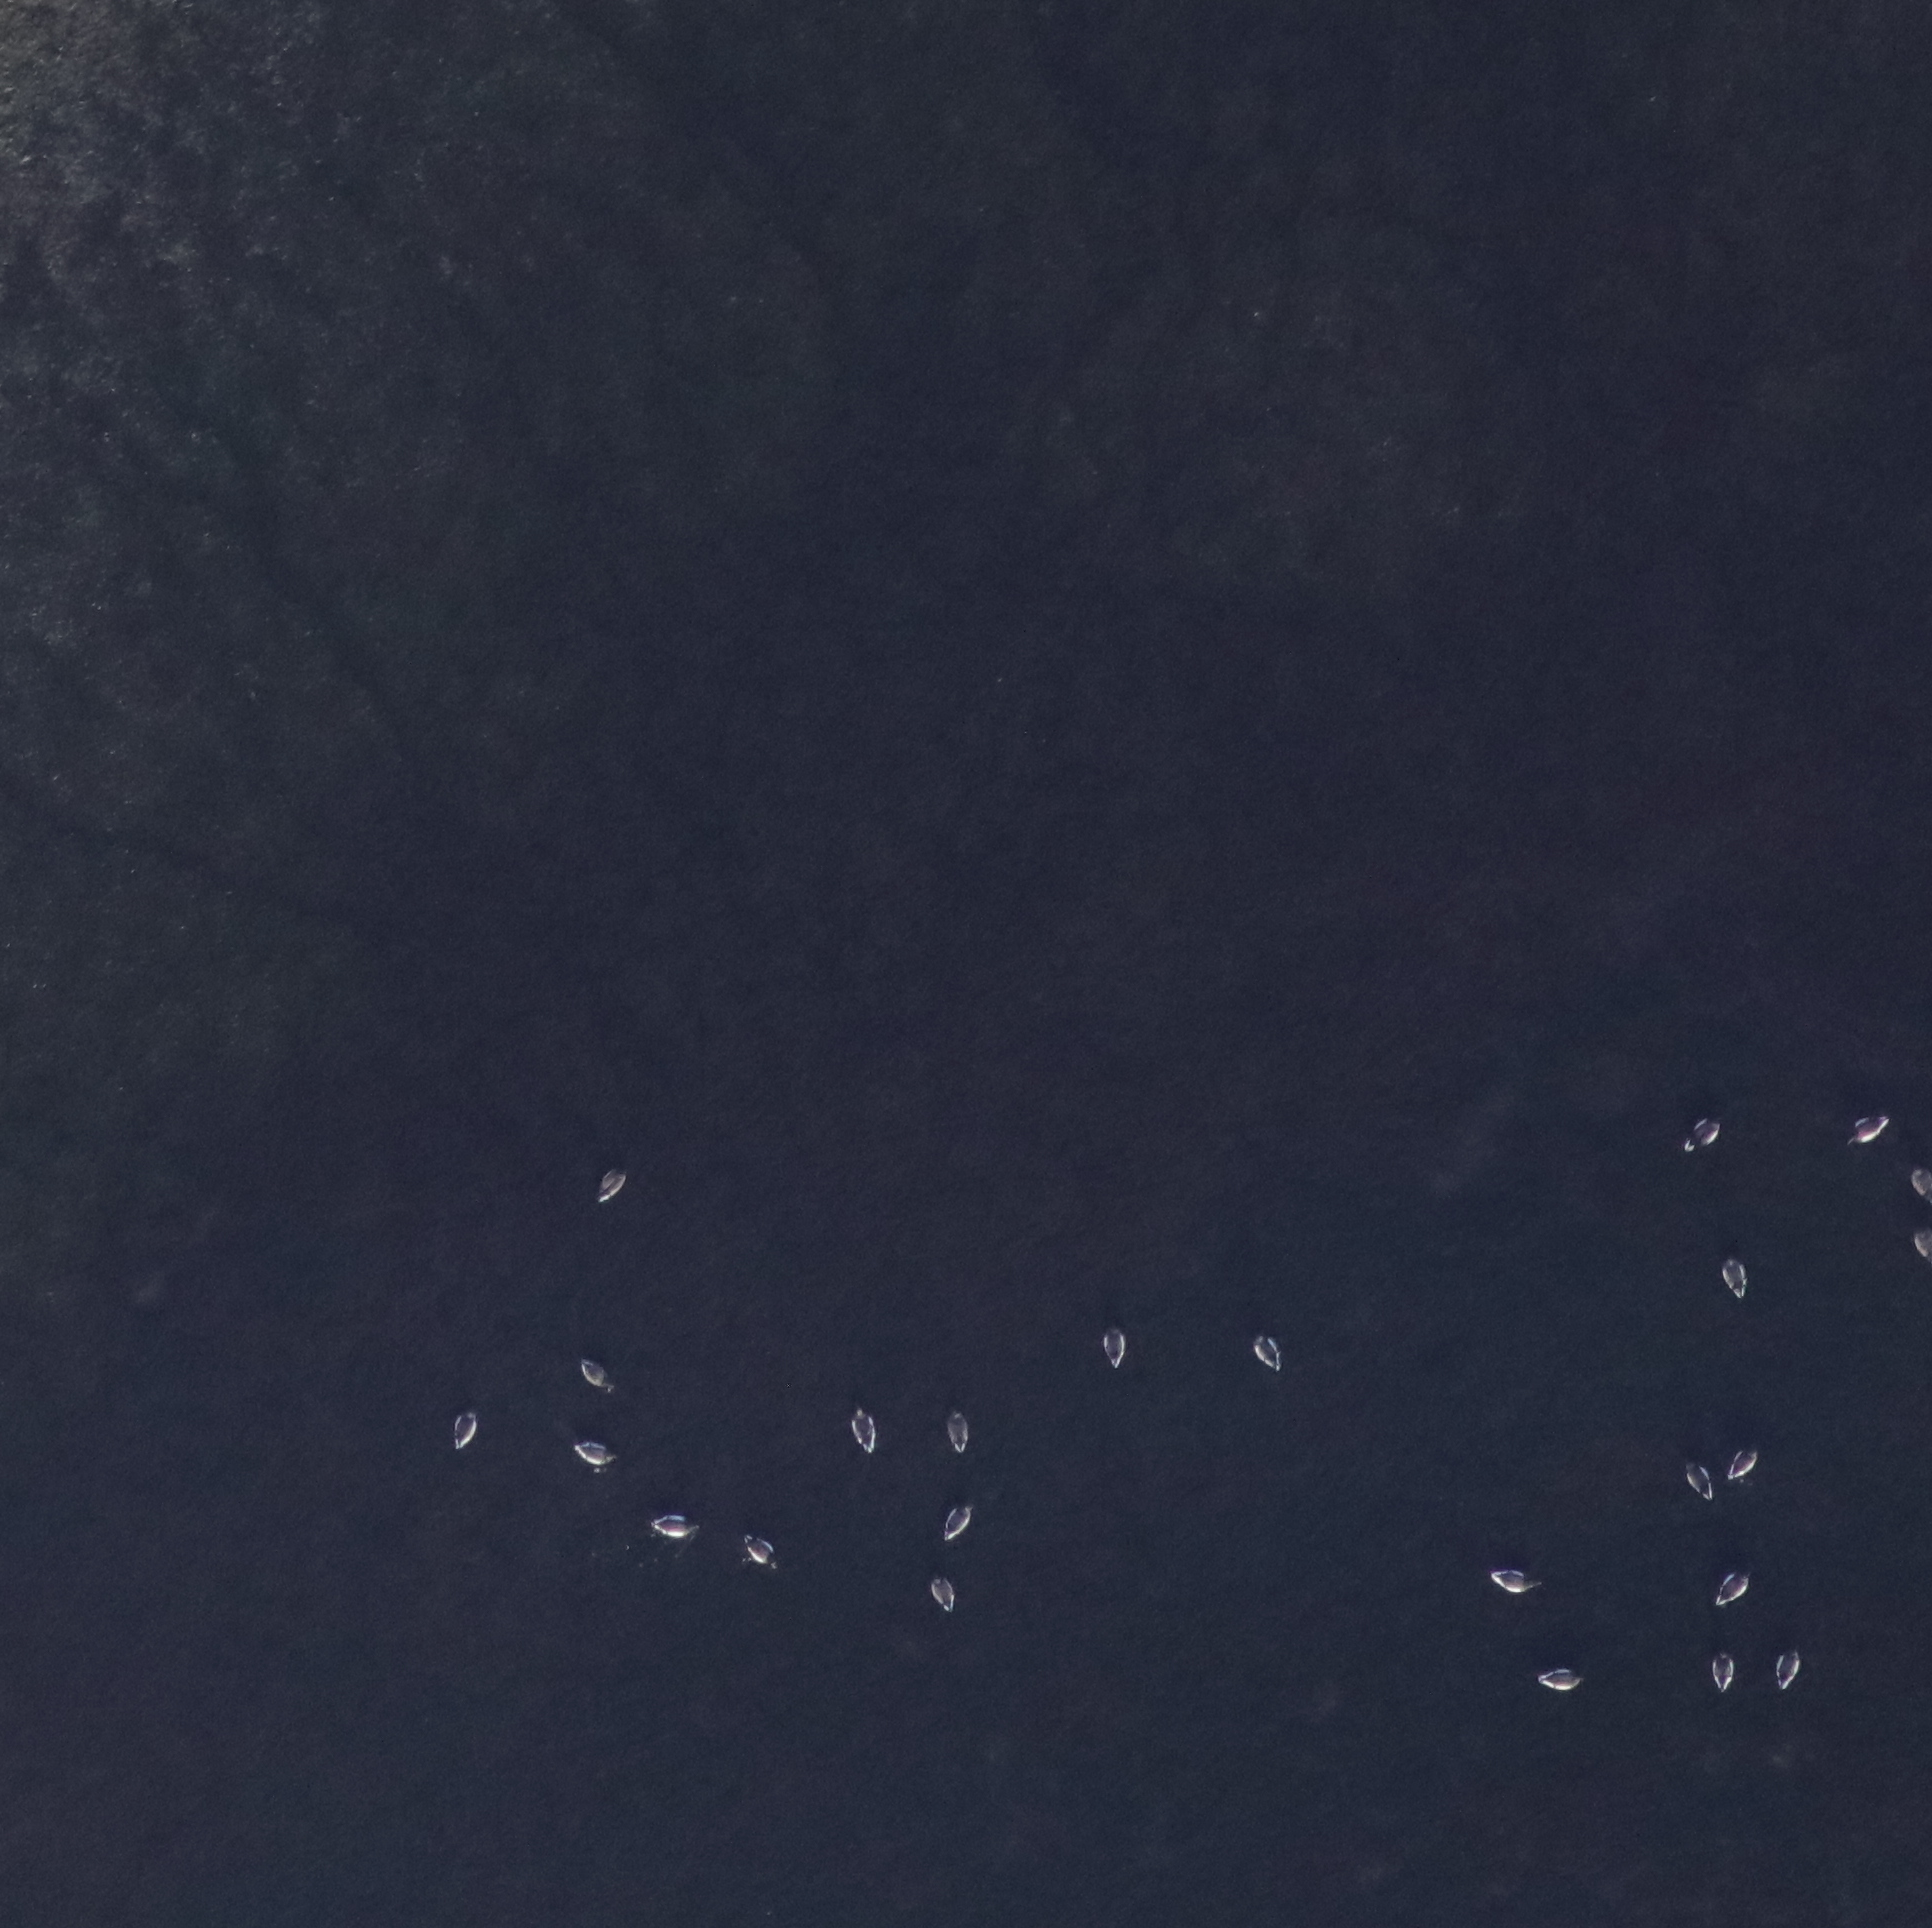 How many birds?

24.